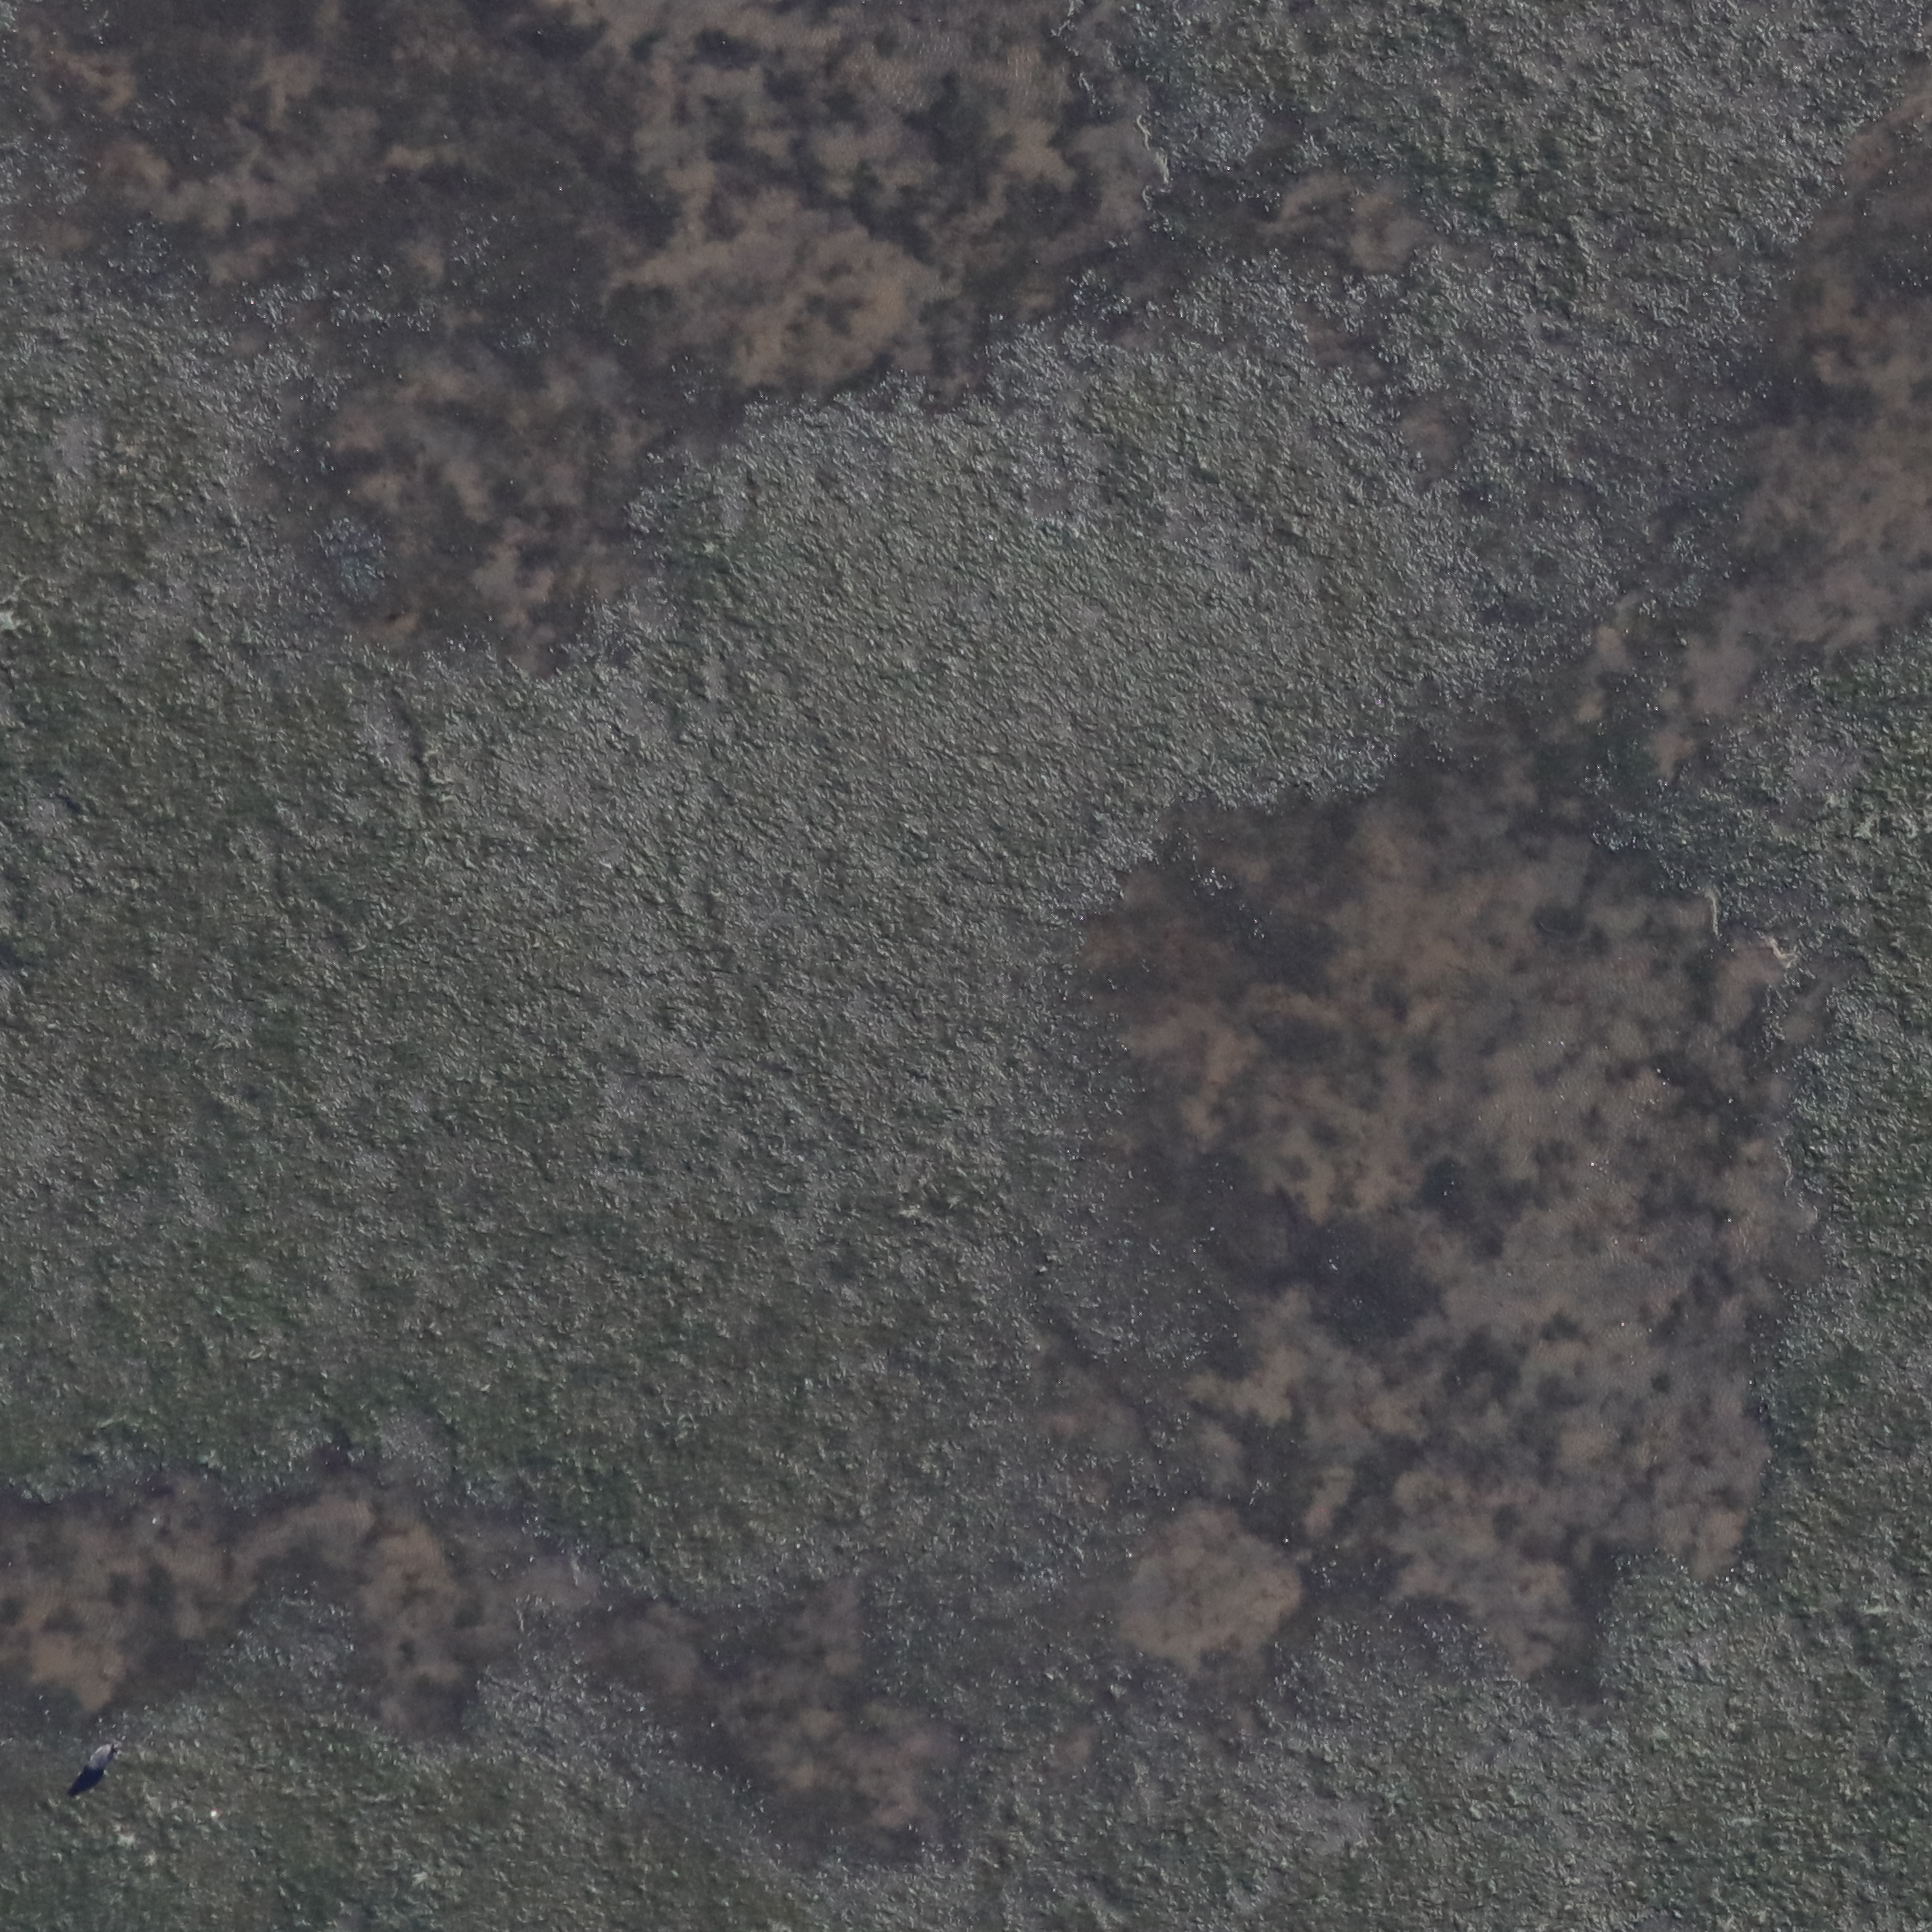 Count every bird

1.